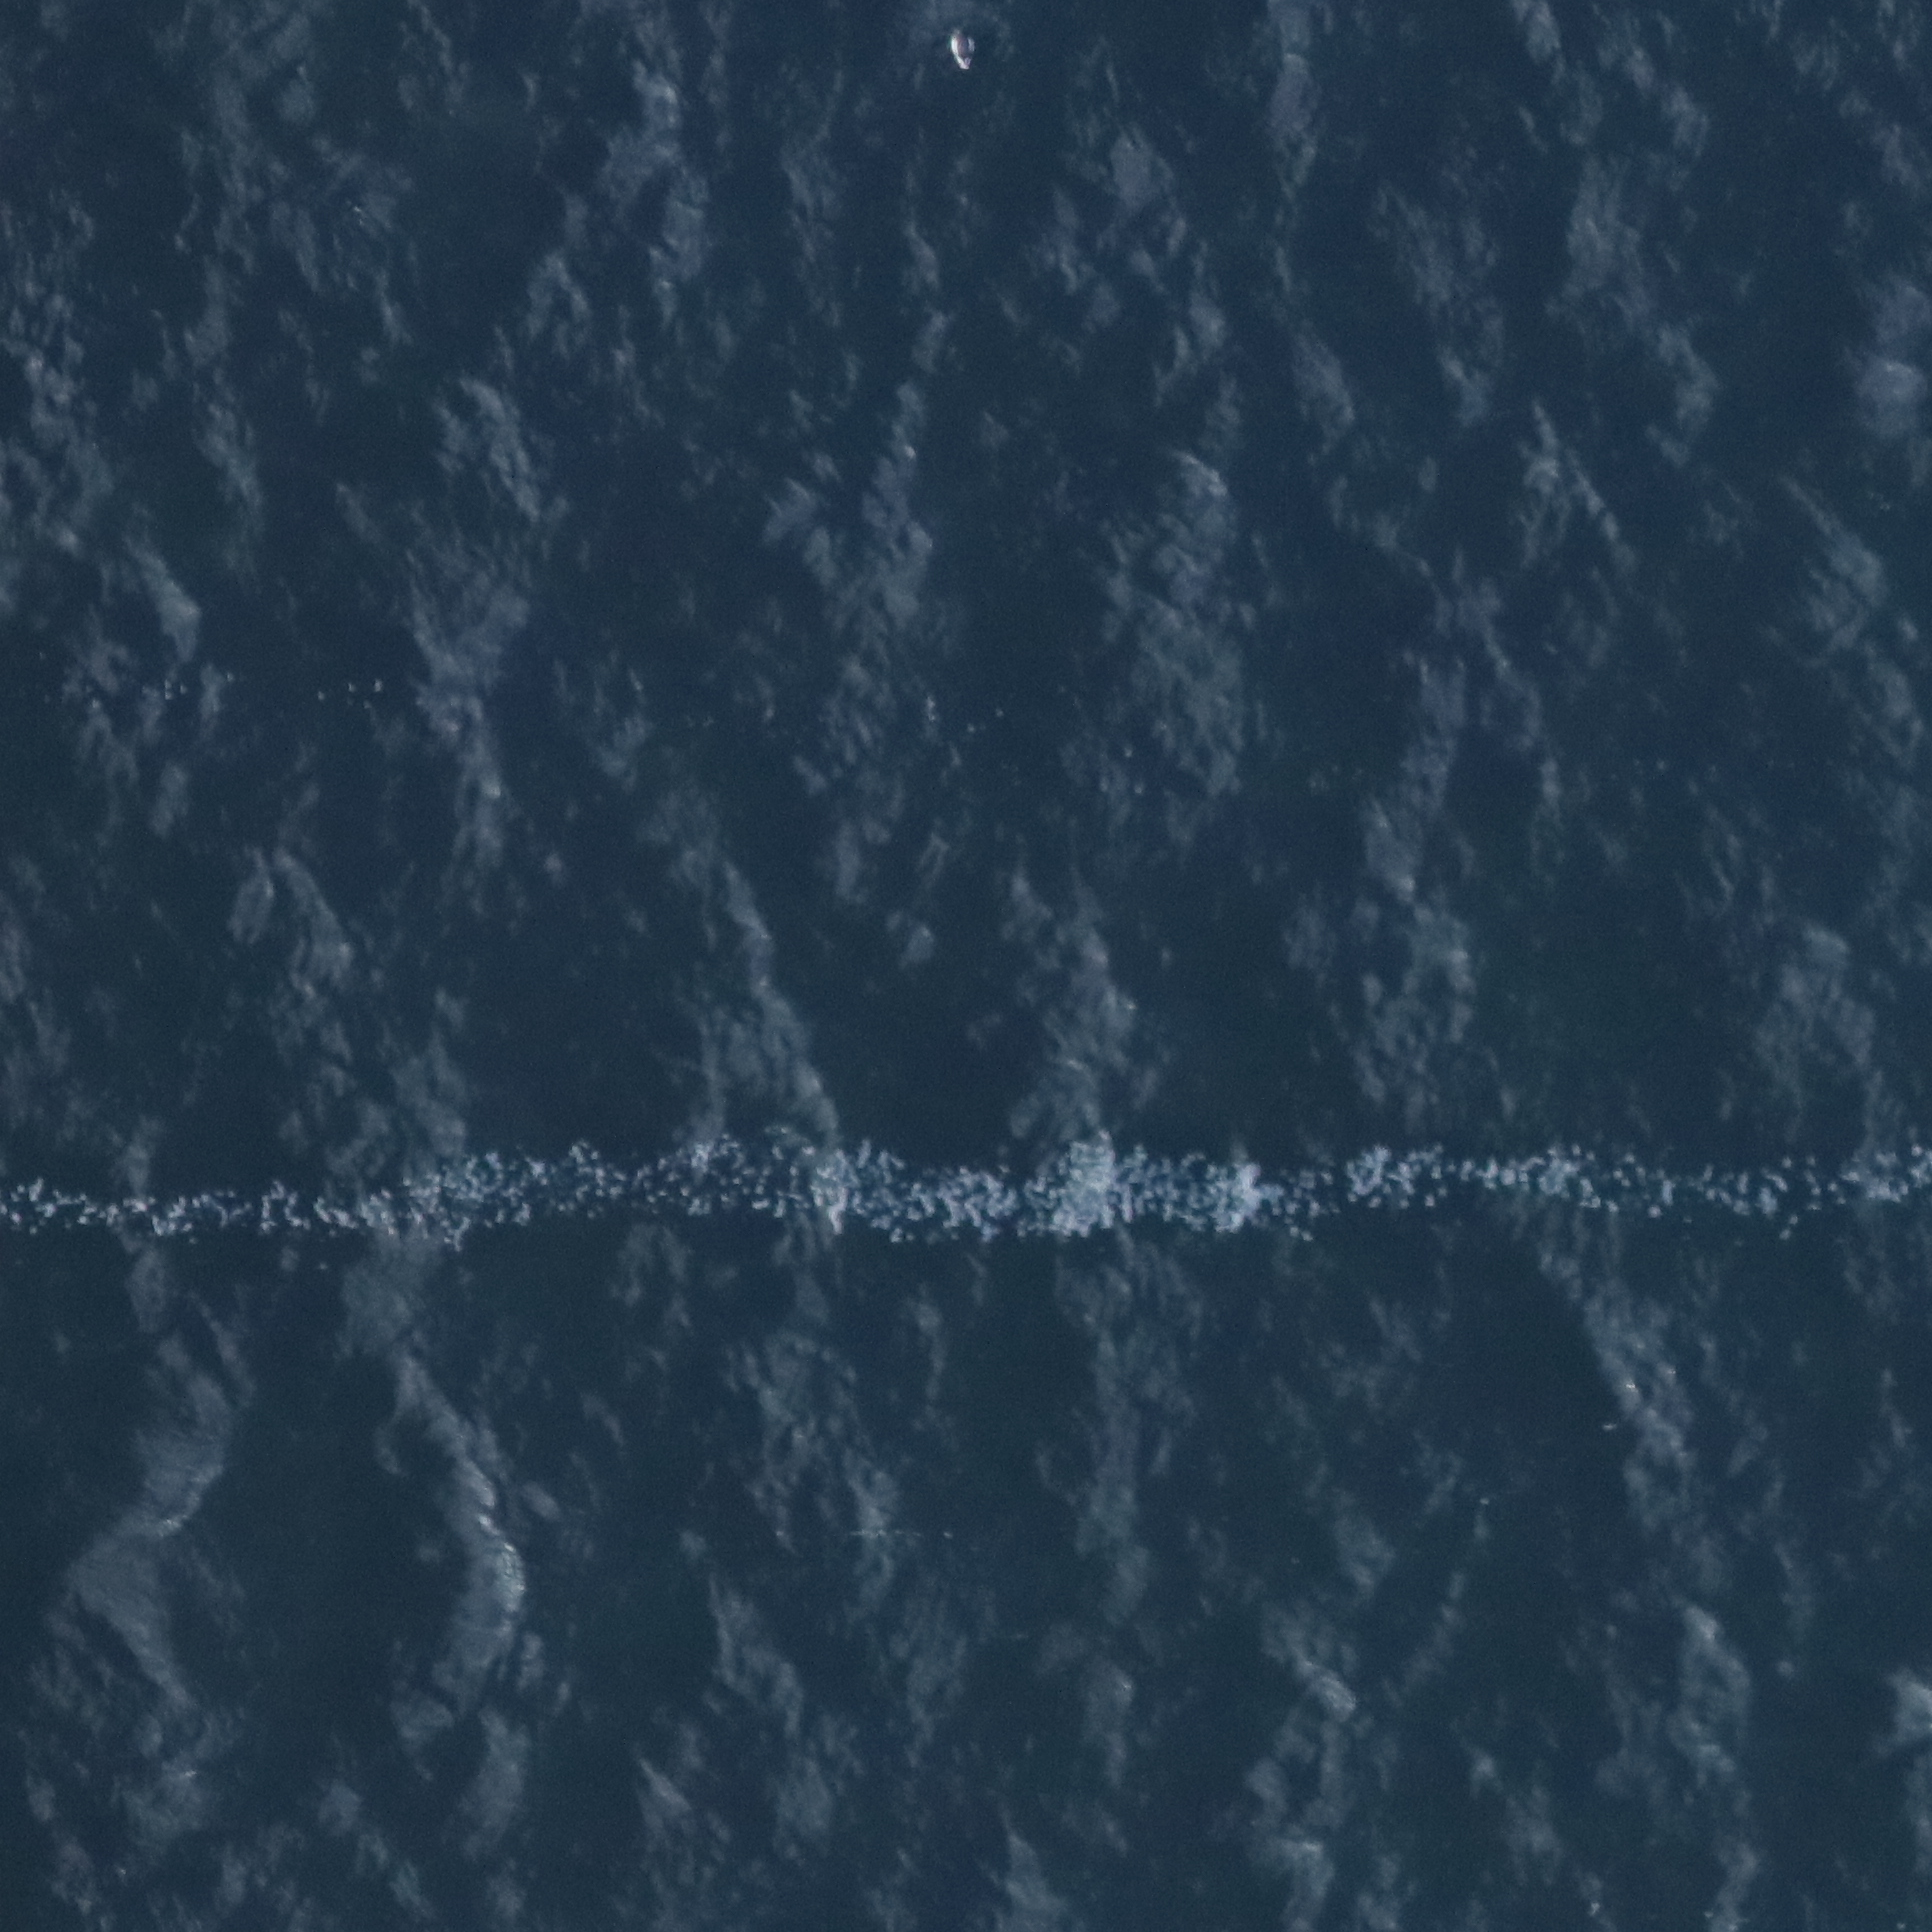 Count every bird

1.